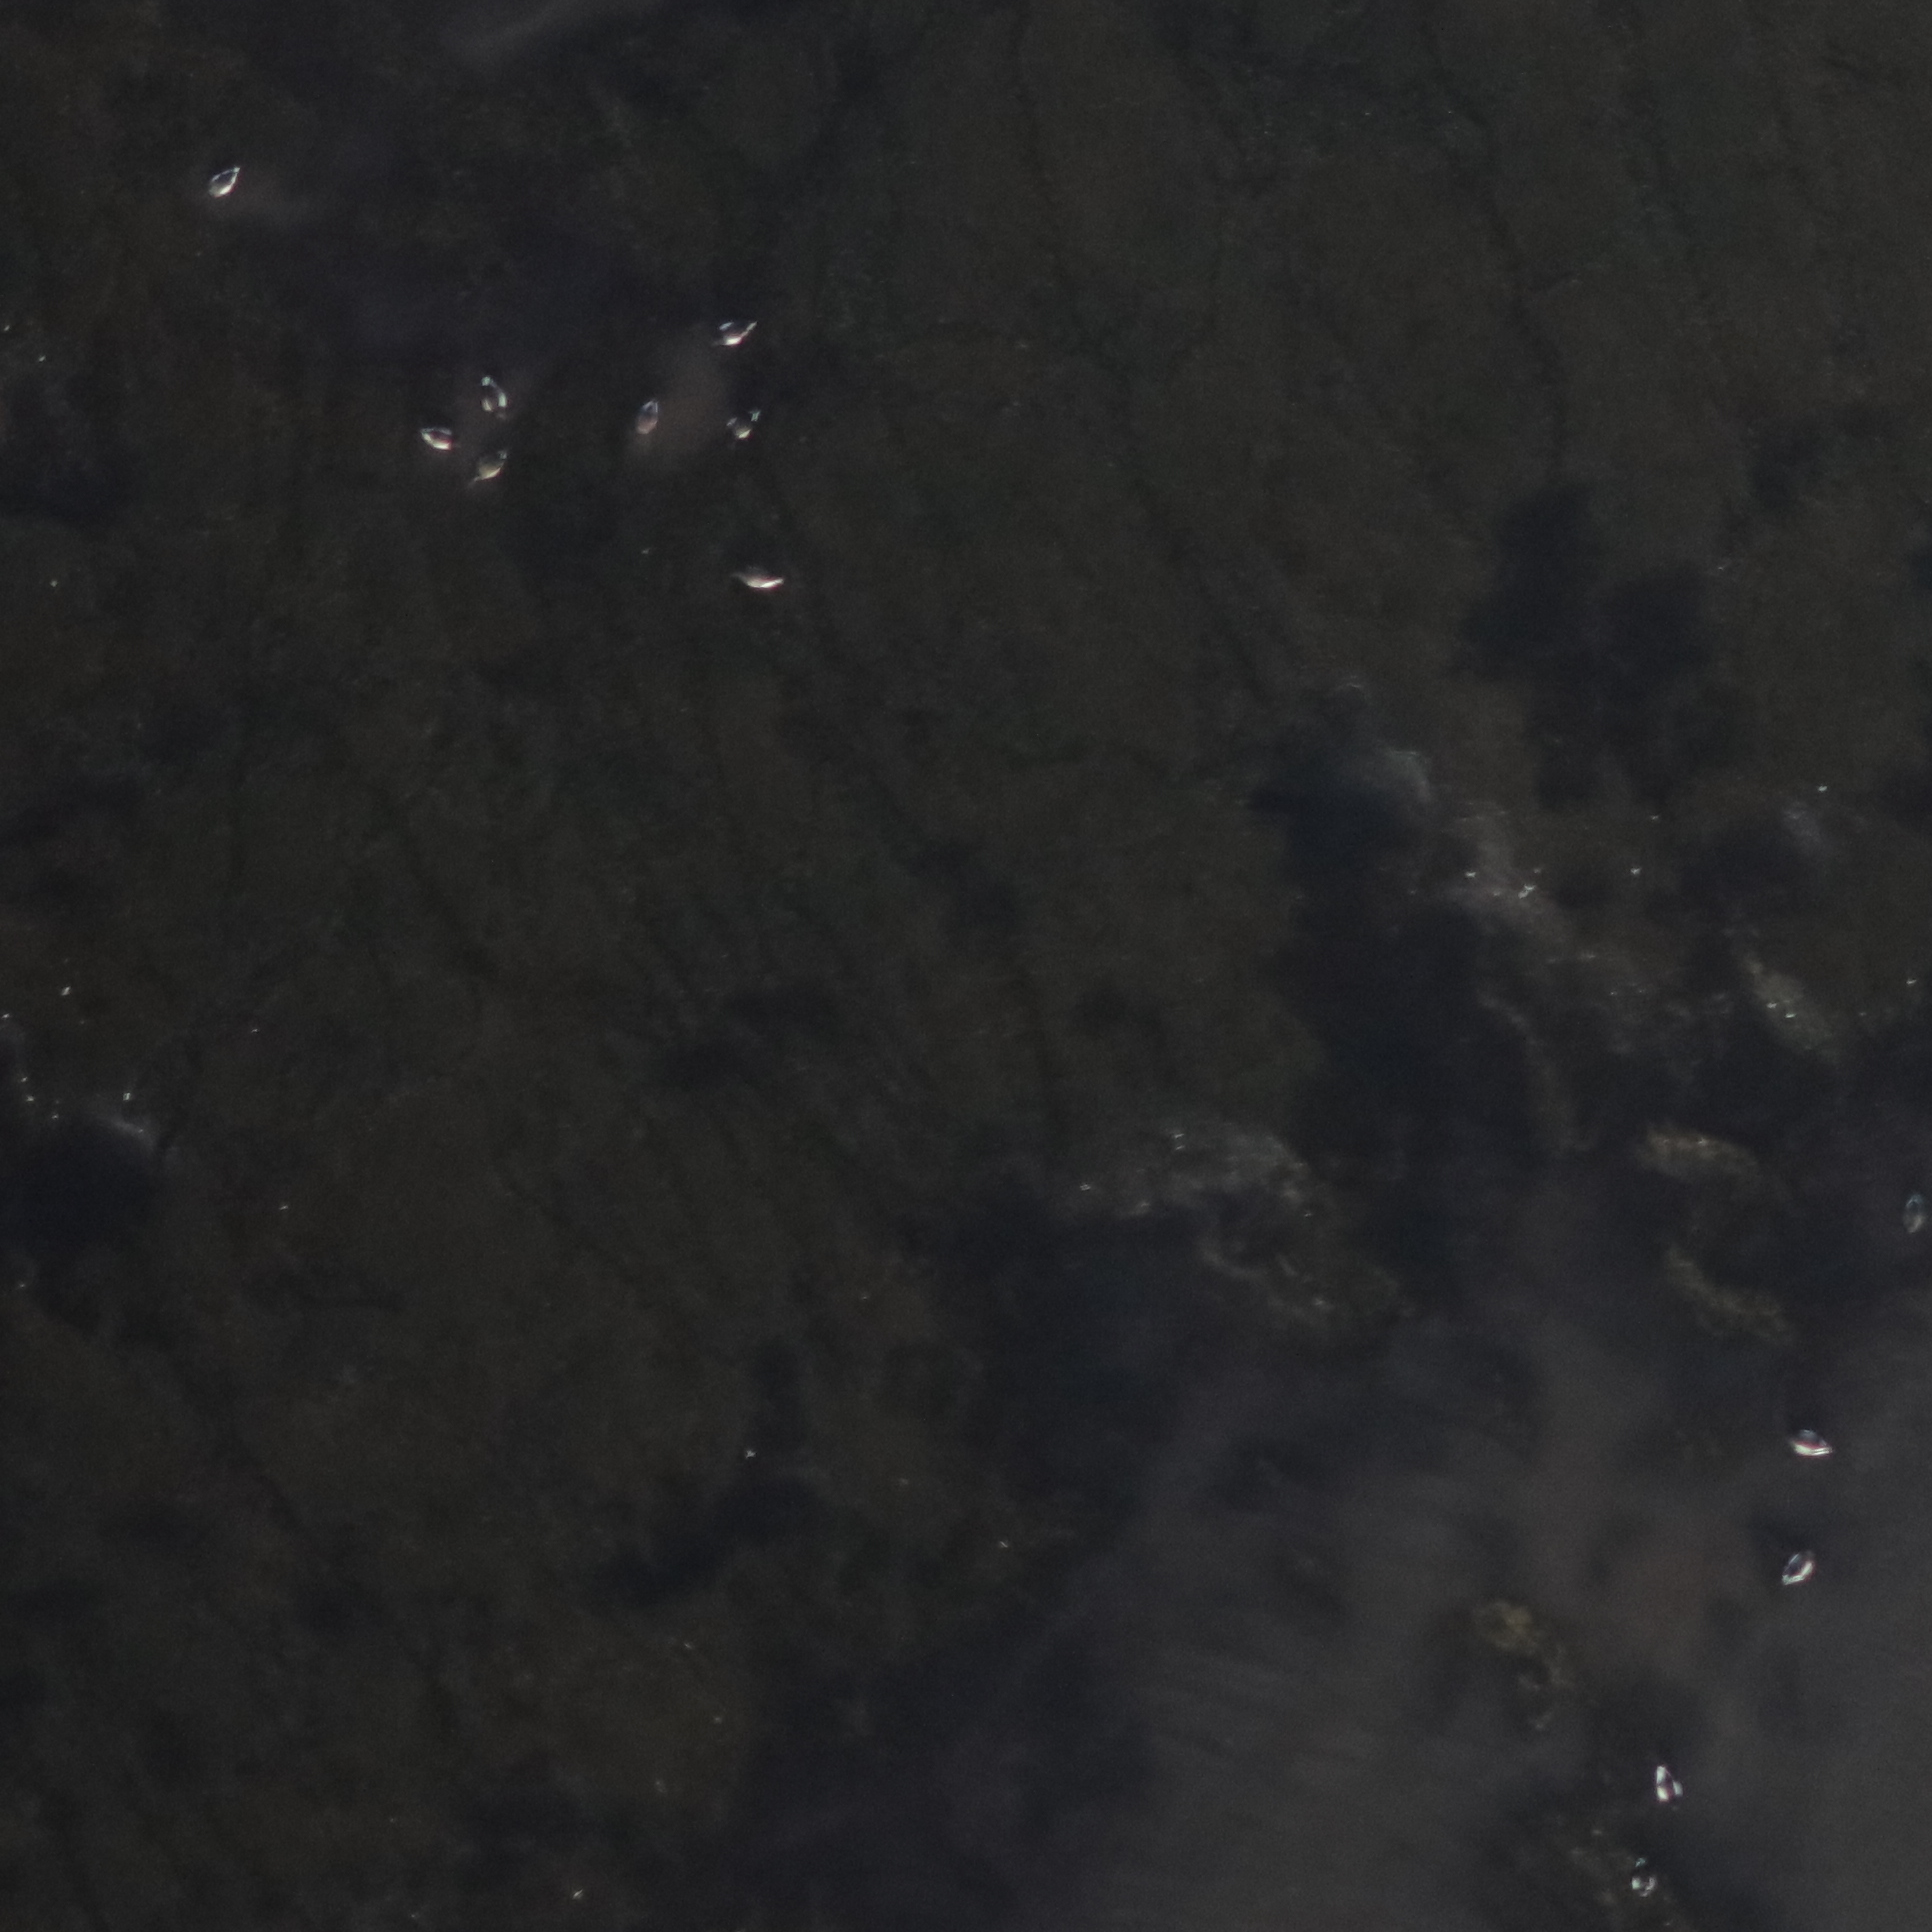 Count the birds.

13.